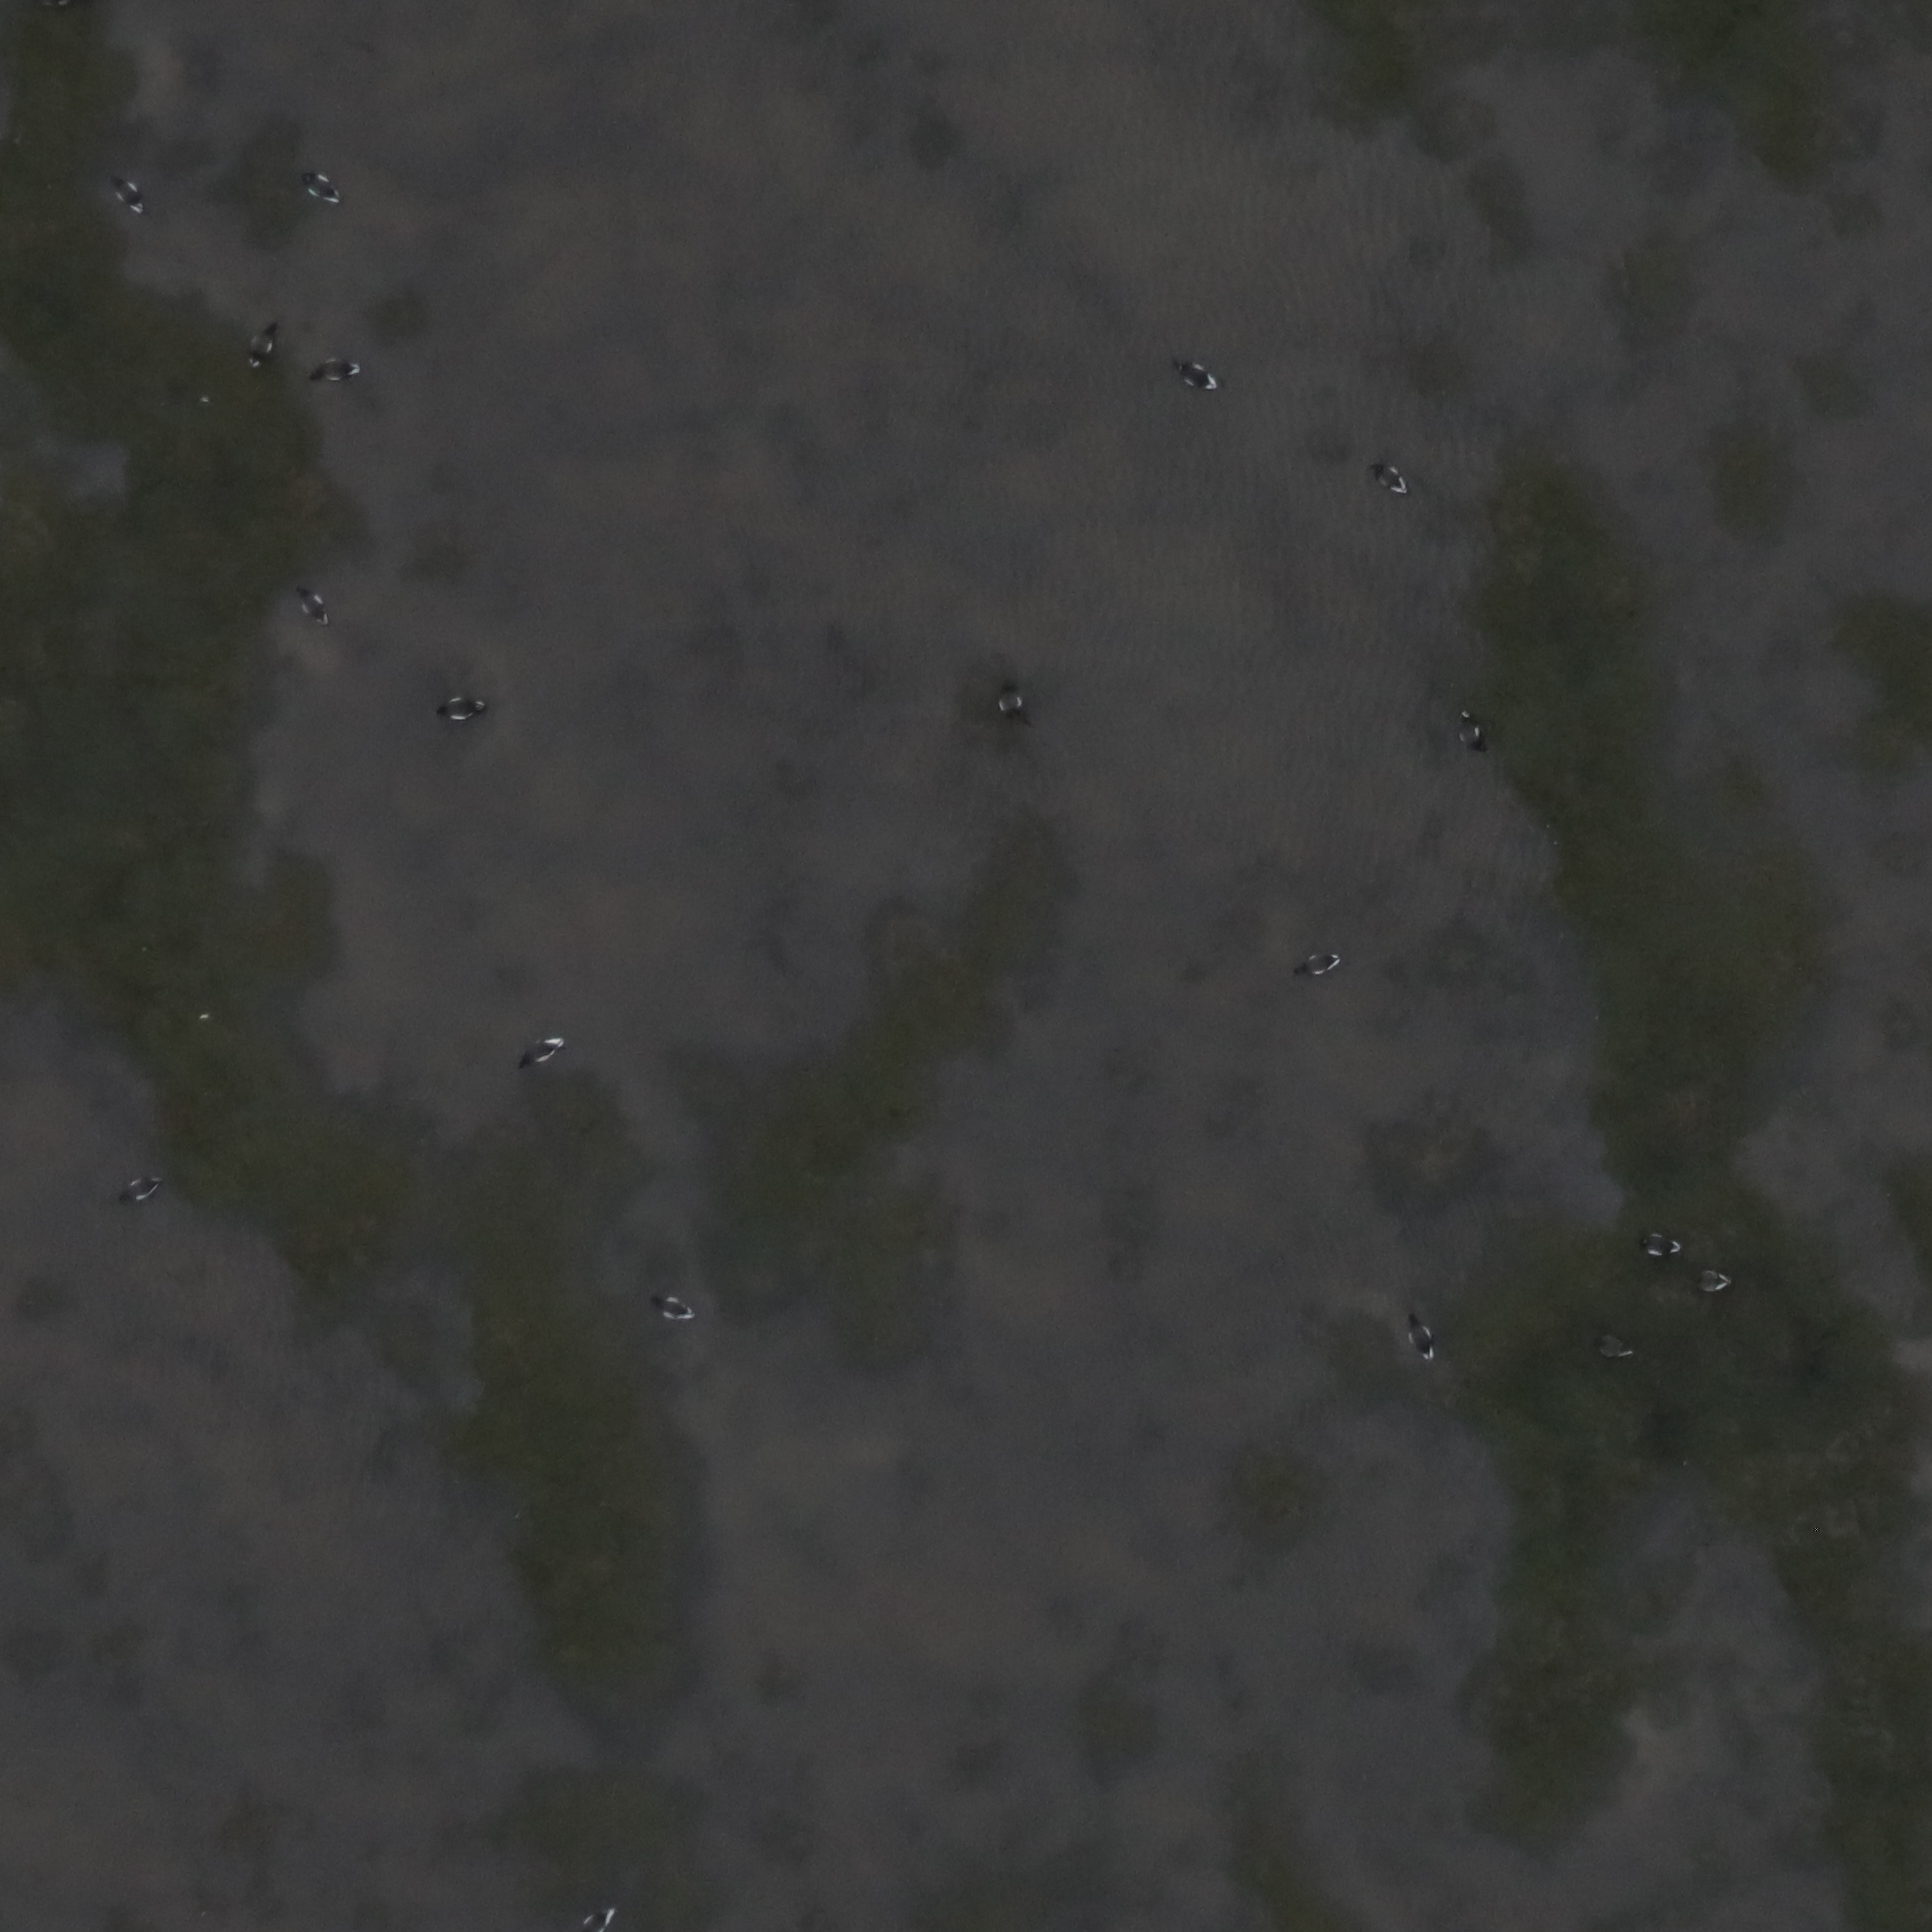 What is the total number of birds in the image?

19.